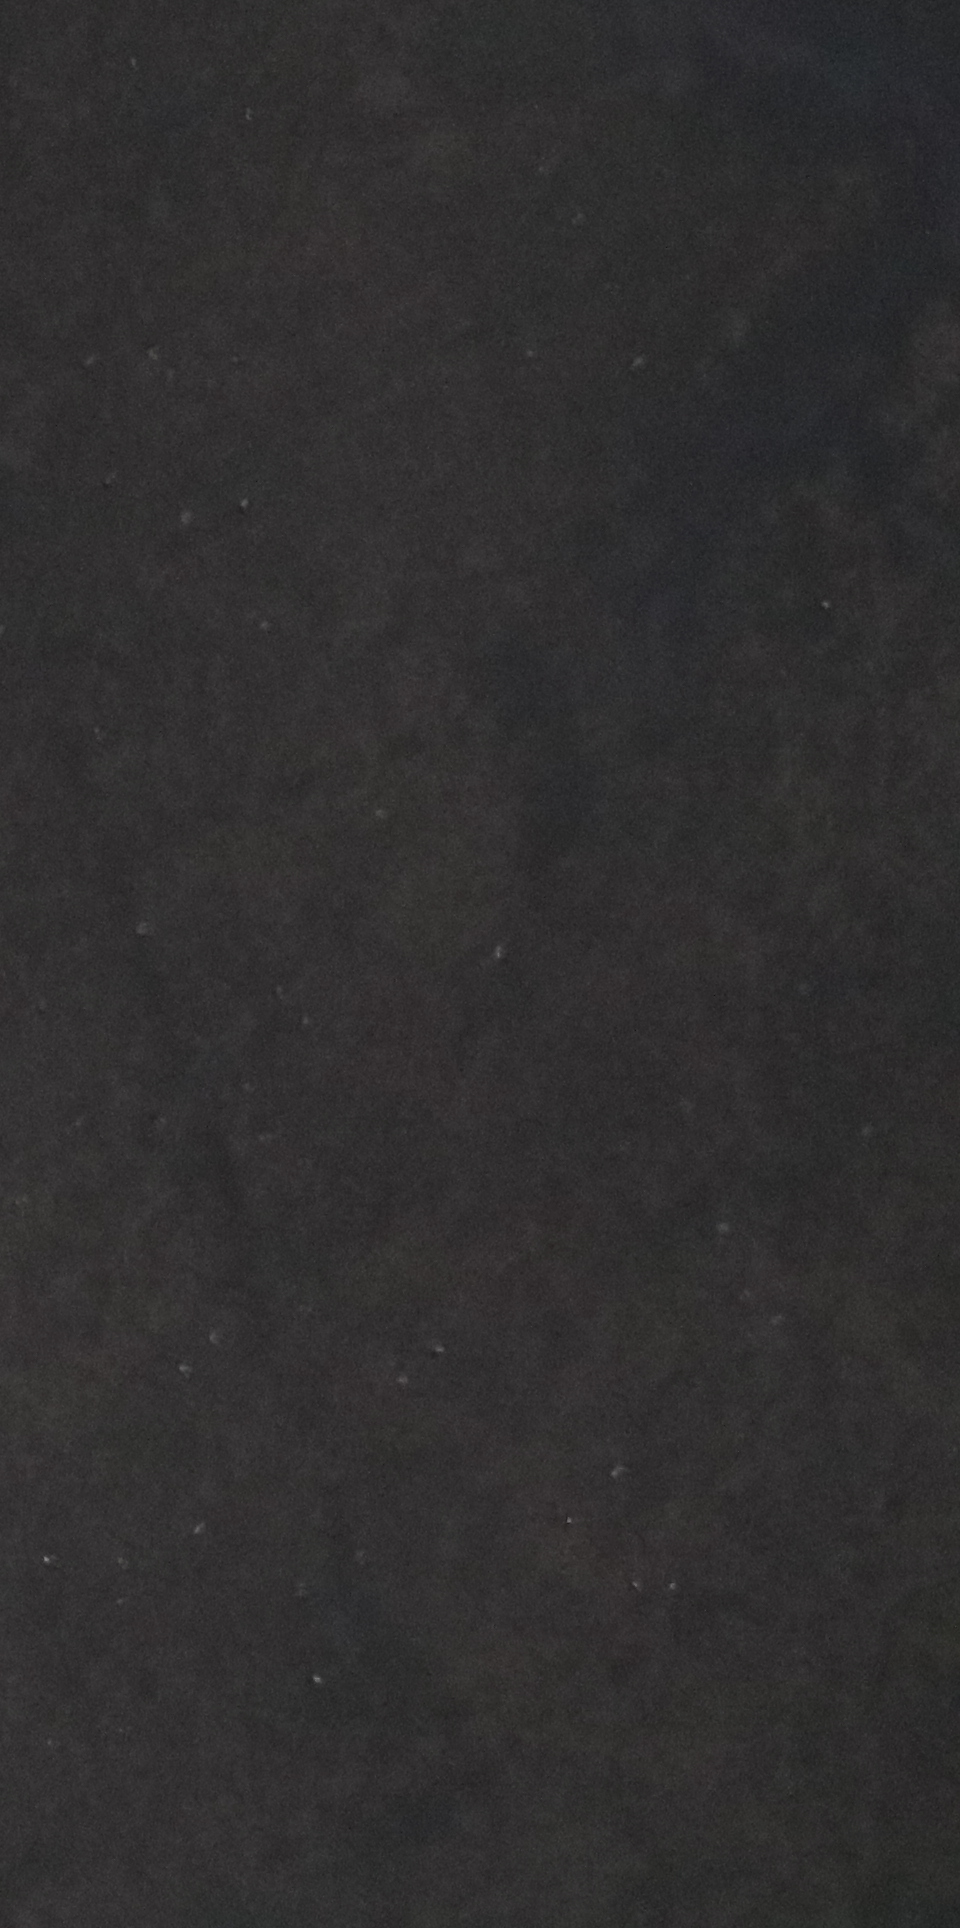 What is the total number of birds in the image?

44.